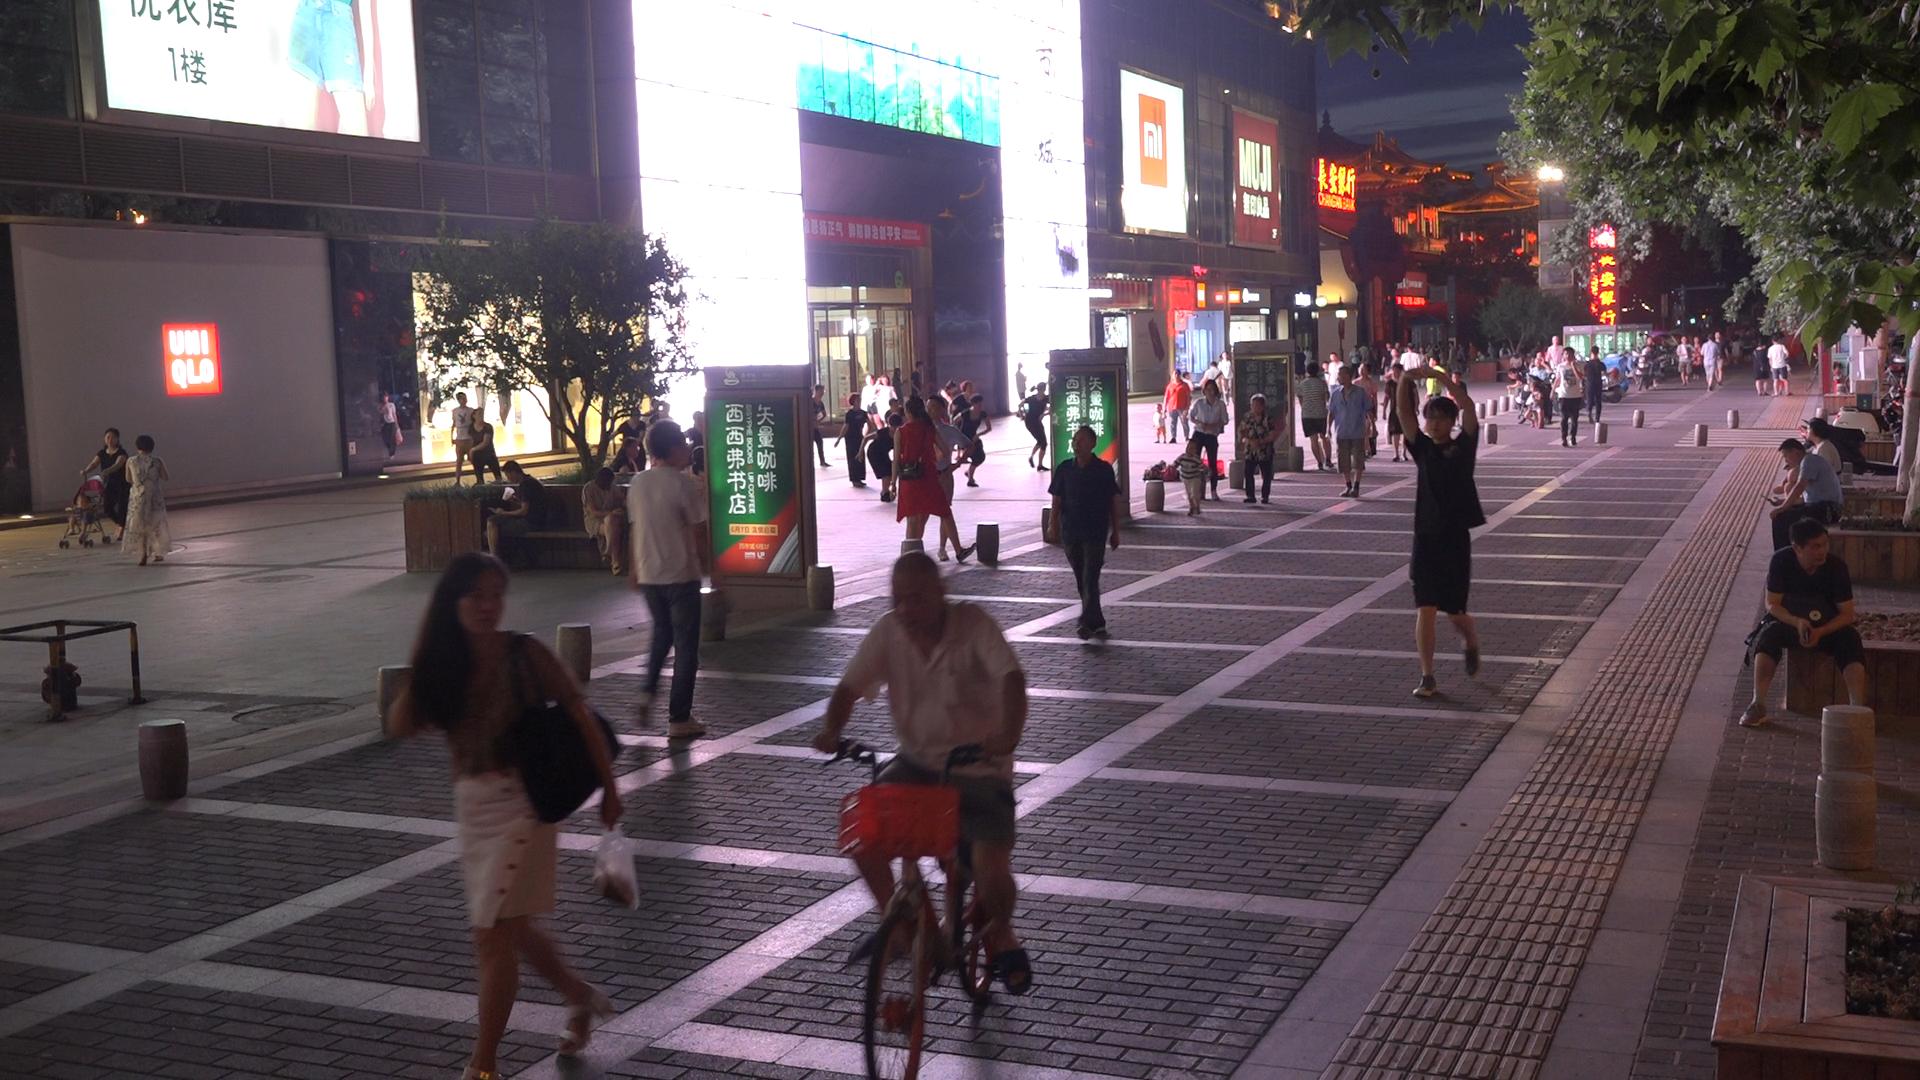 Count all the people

88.